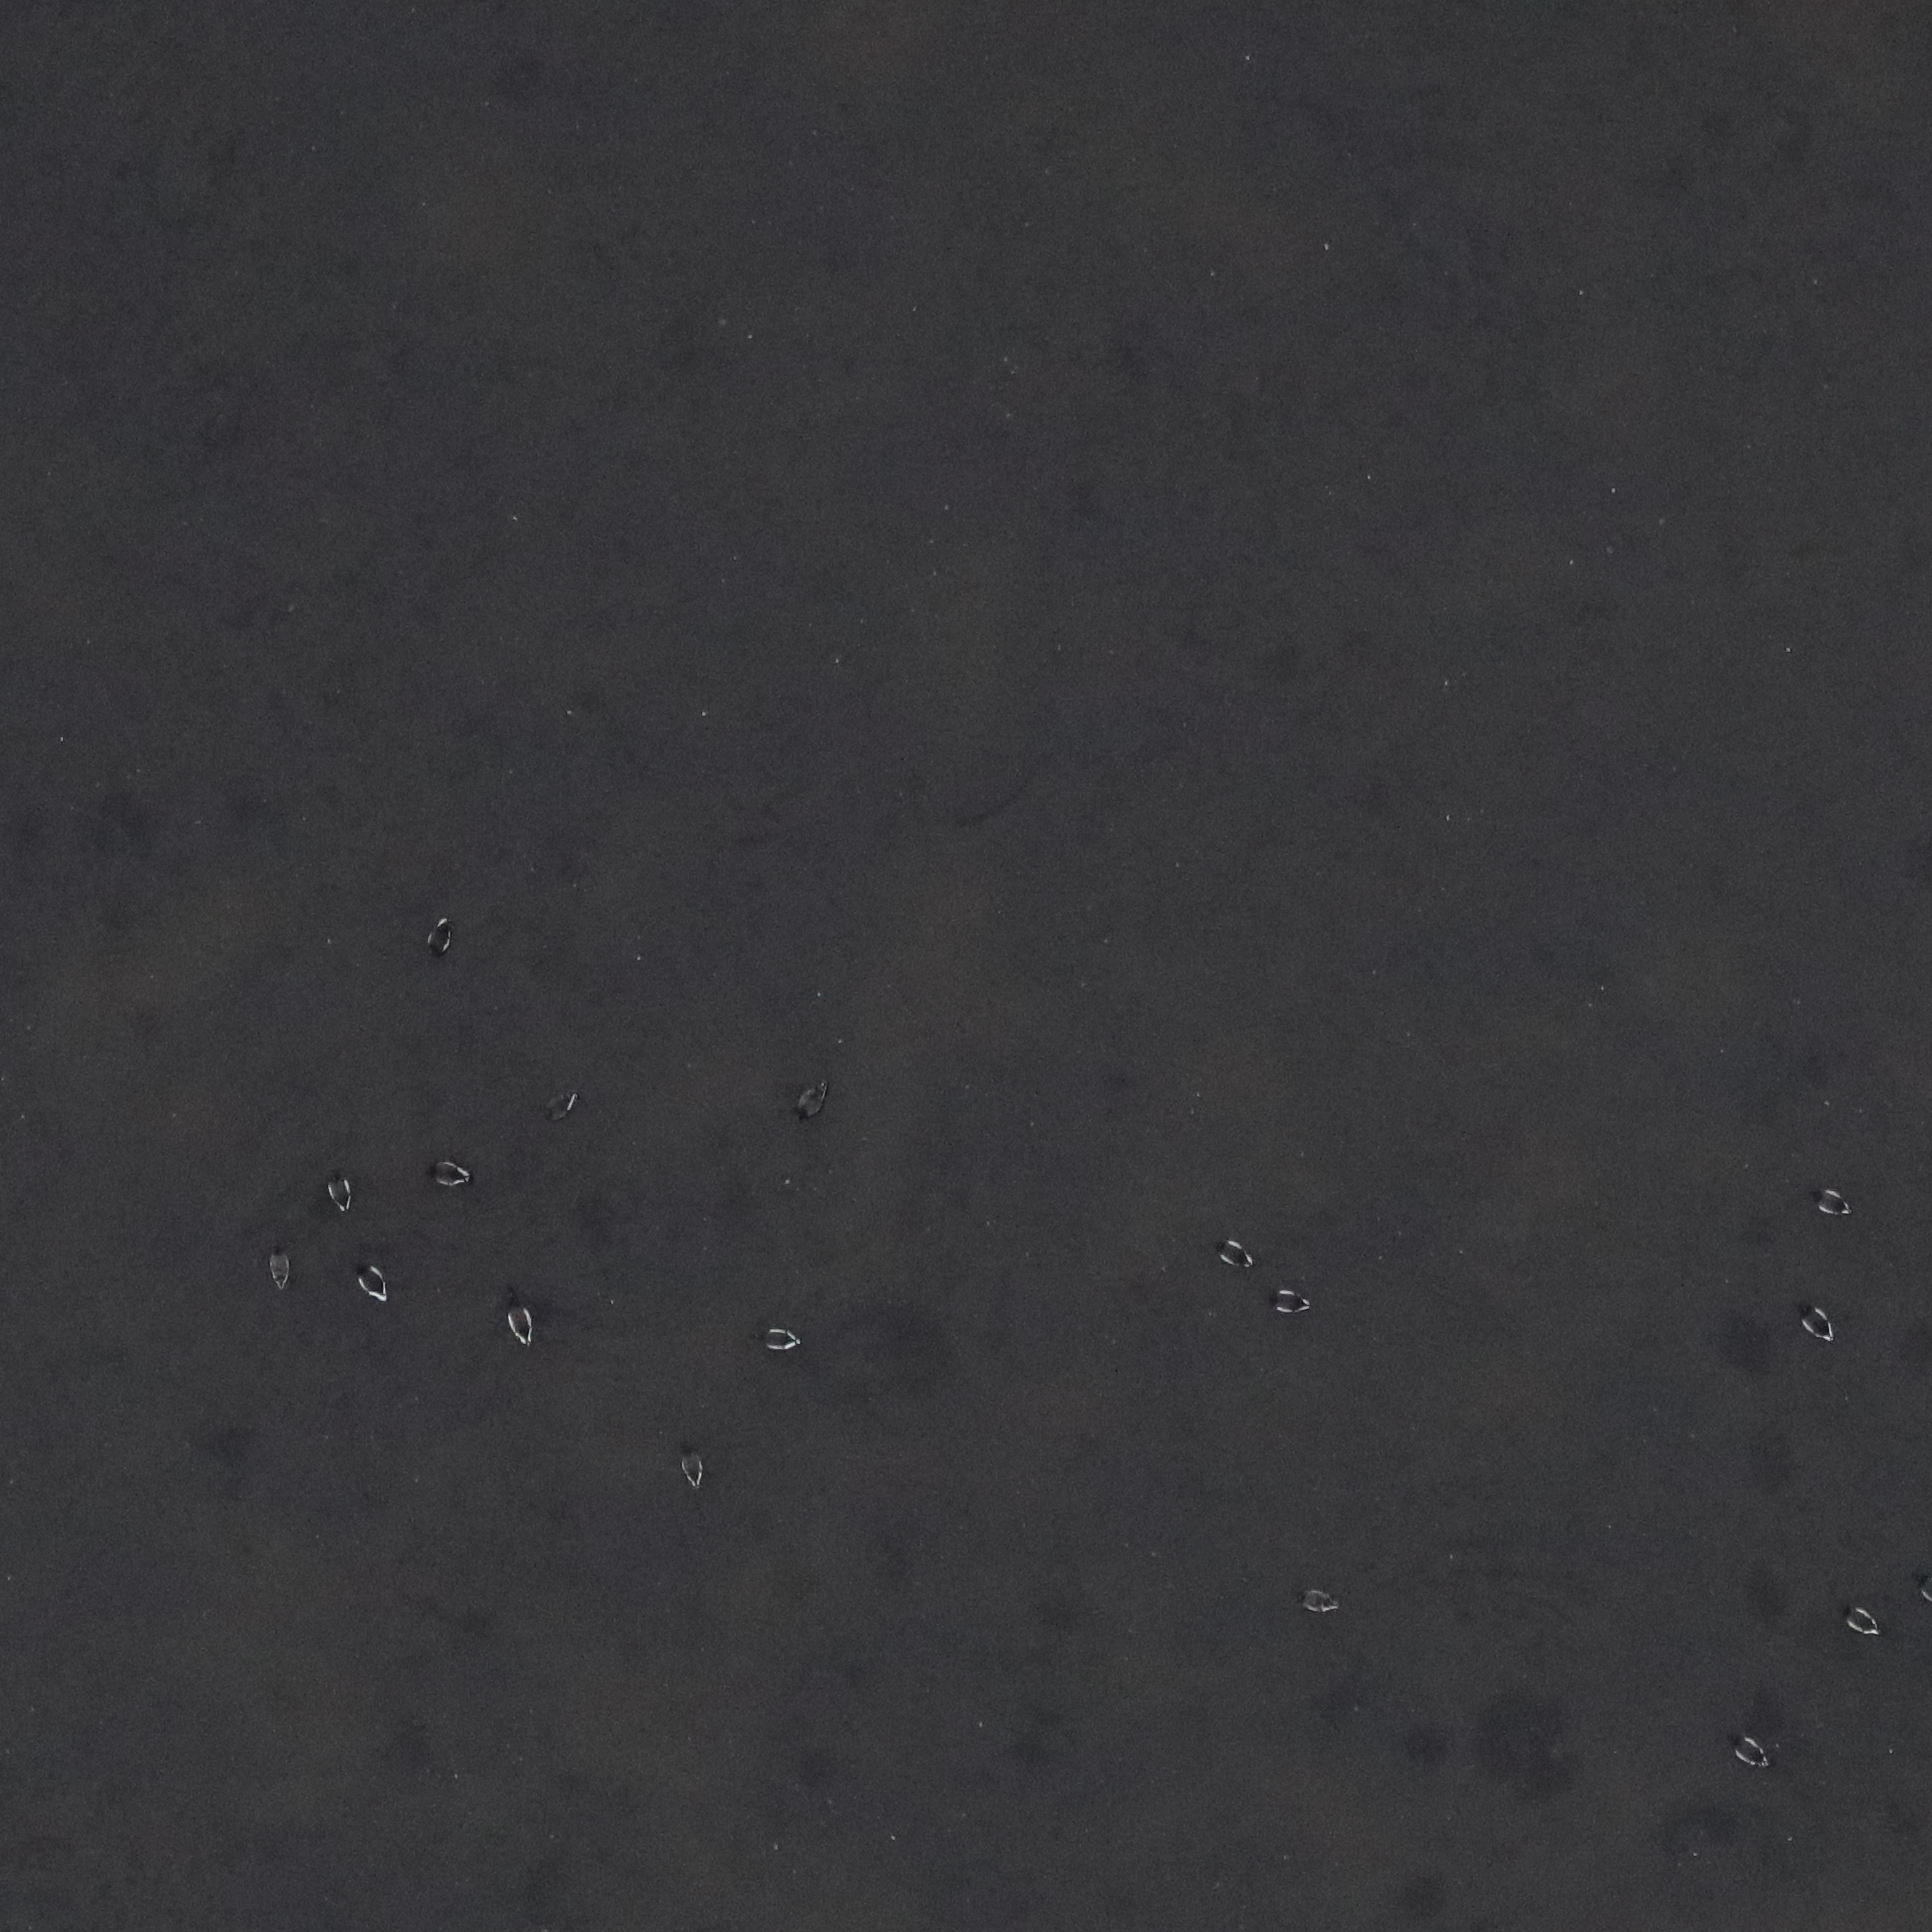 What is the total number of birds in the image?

17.